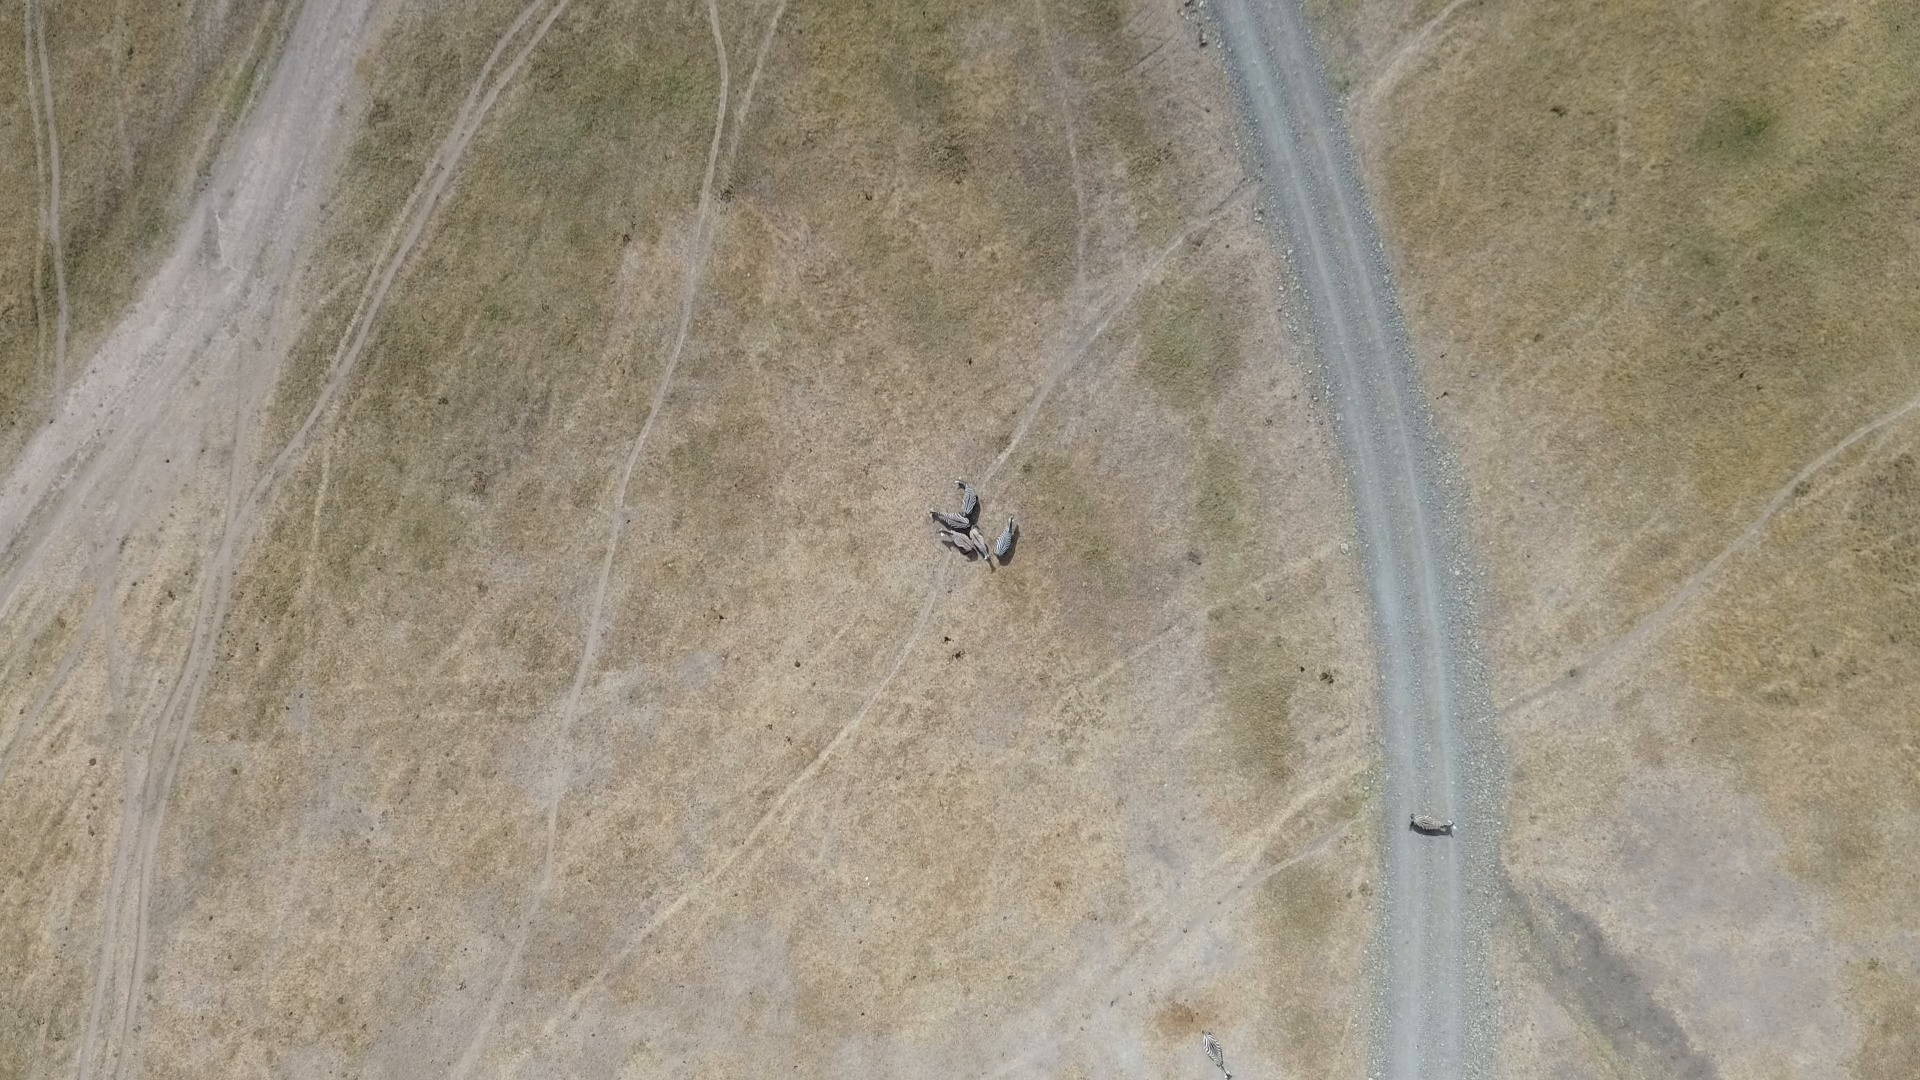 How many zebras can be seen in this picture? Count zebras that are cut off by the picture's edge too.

7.